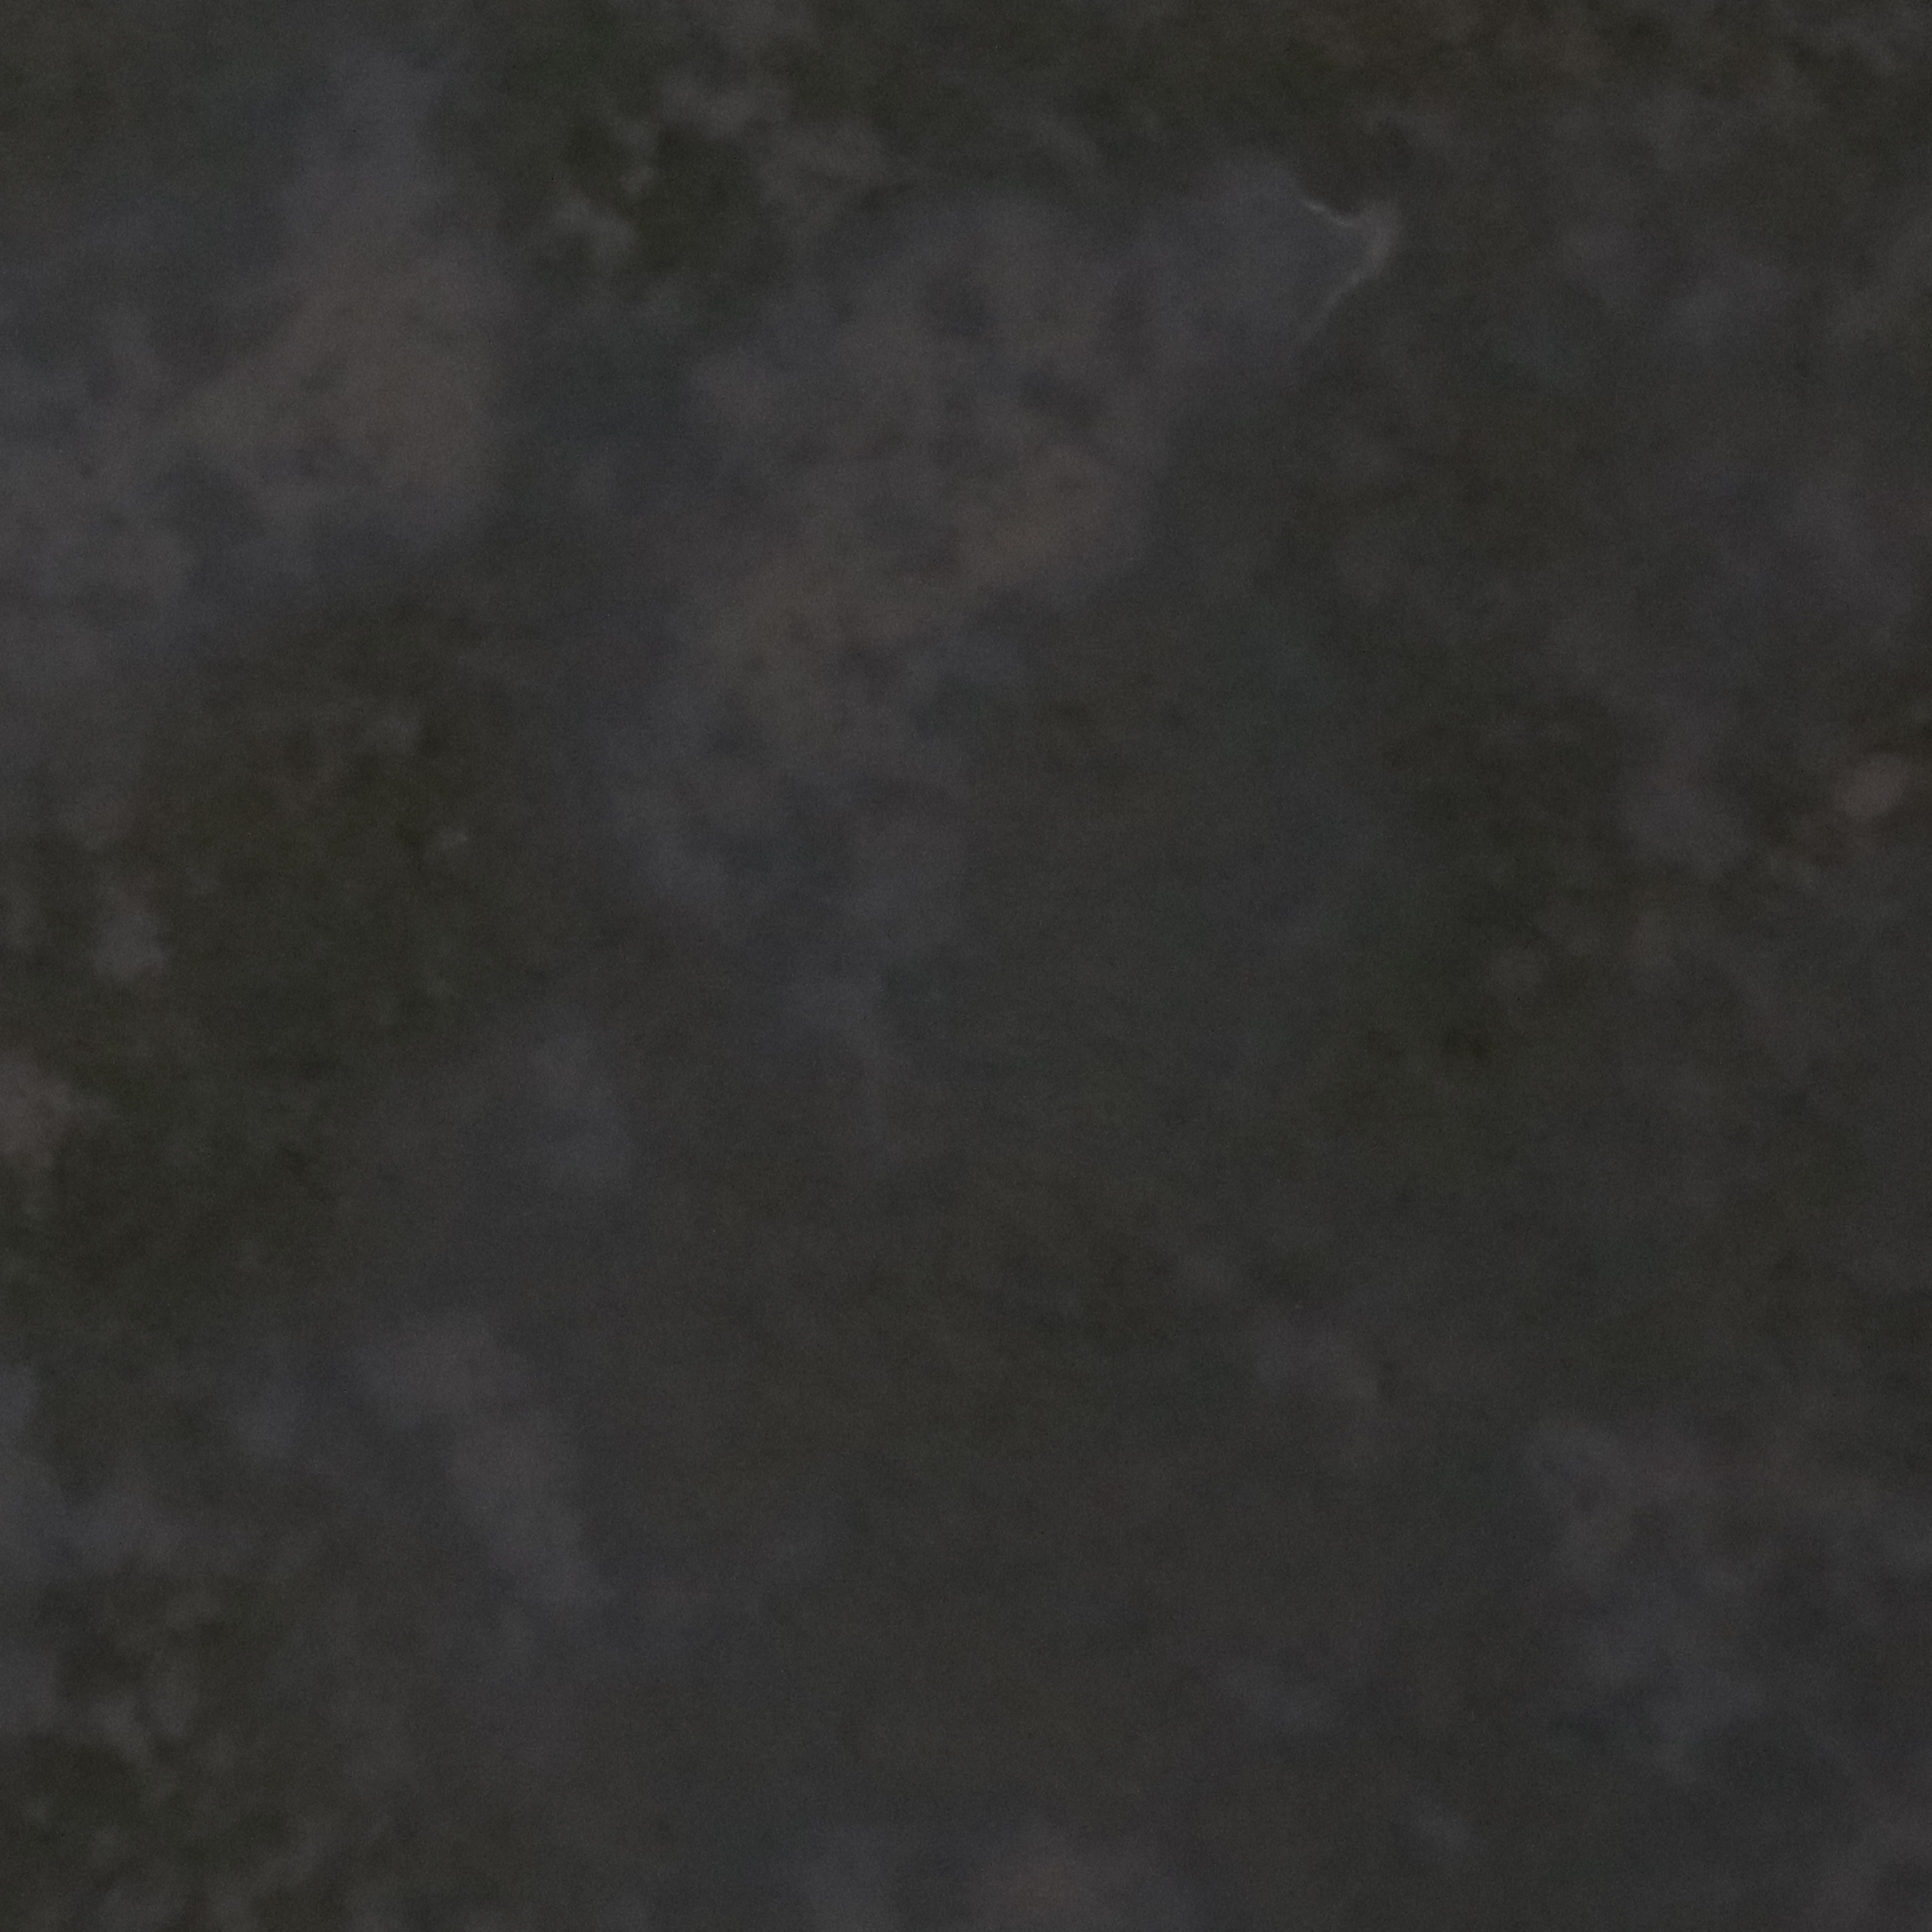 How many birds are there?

0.